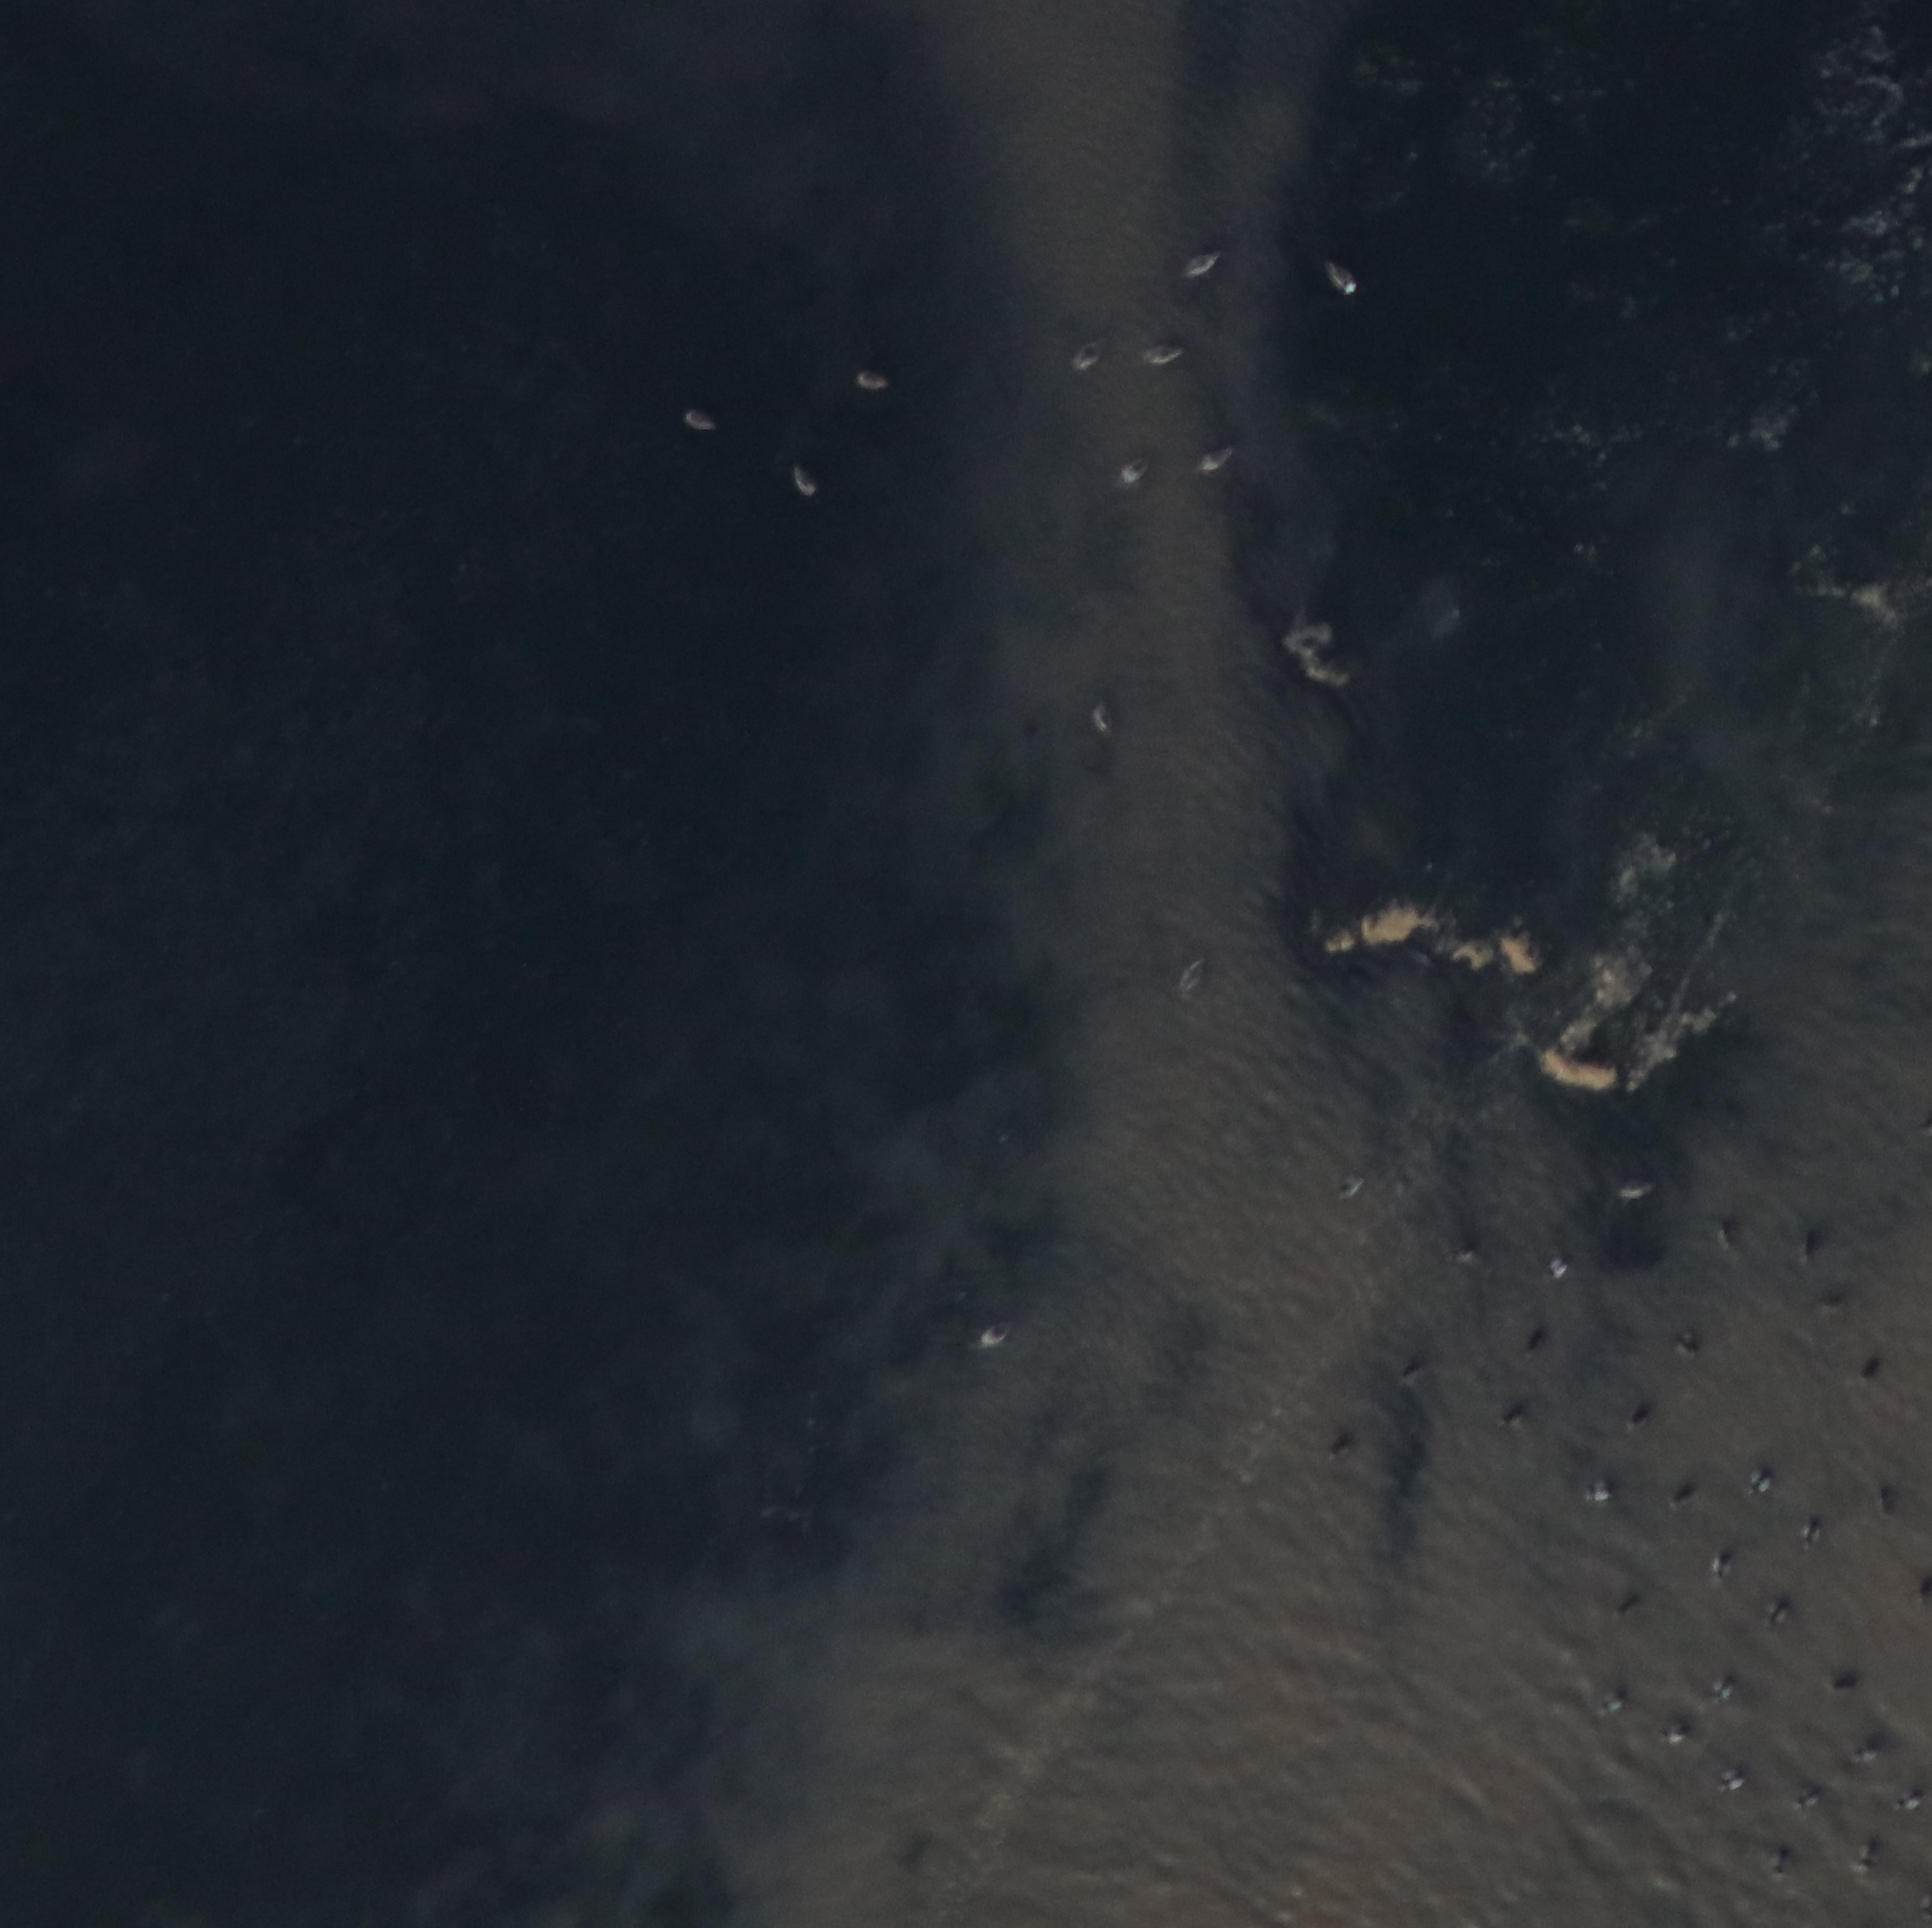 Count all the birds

45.